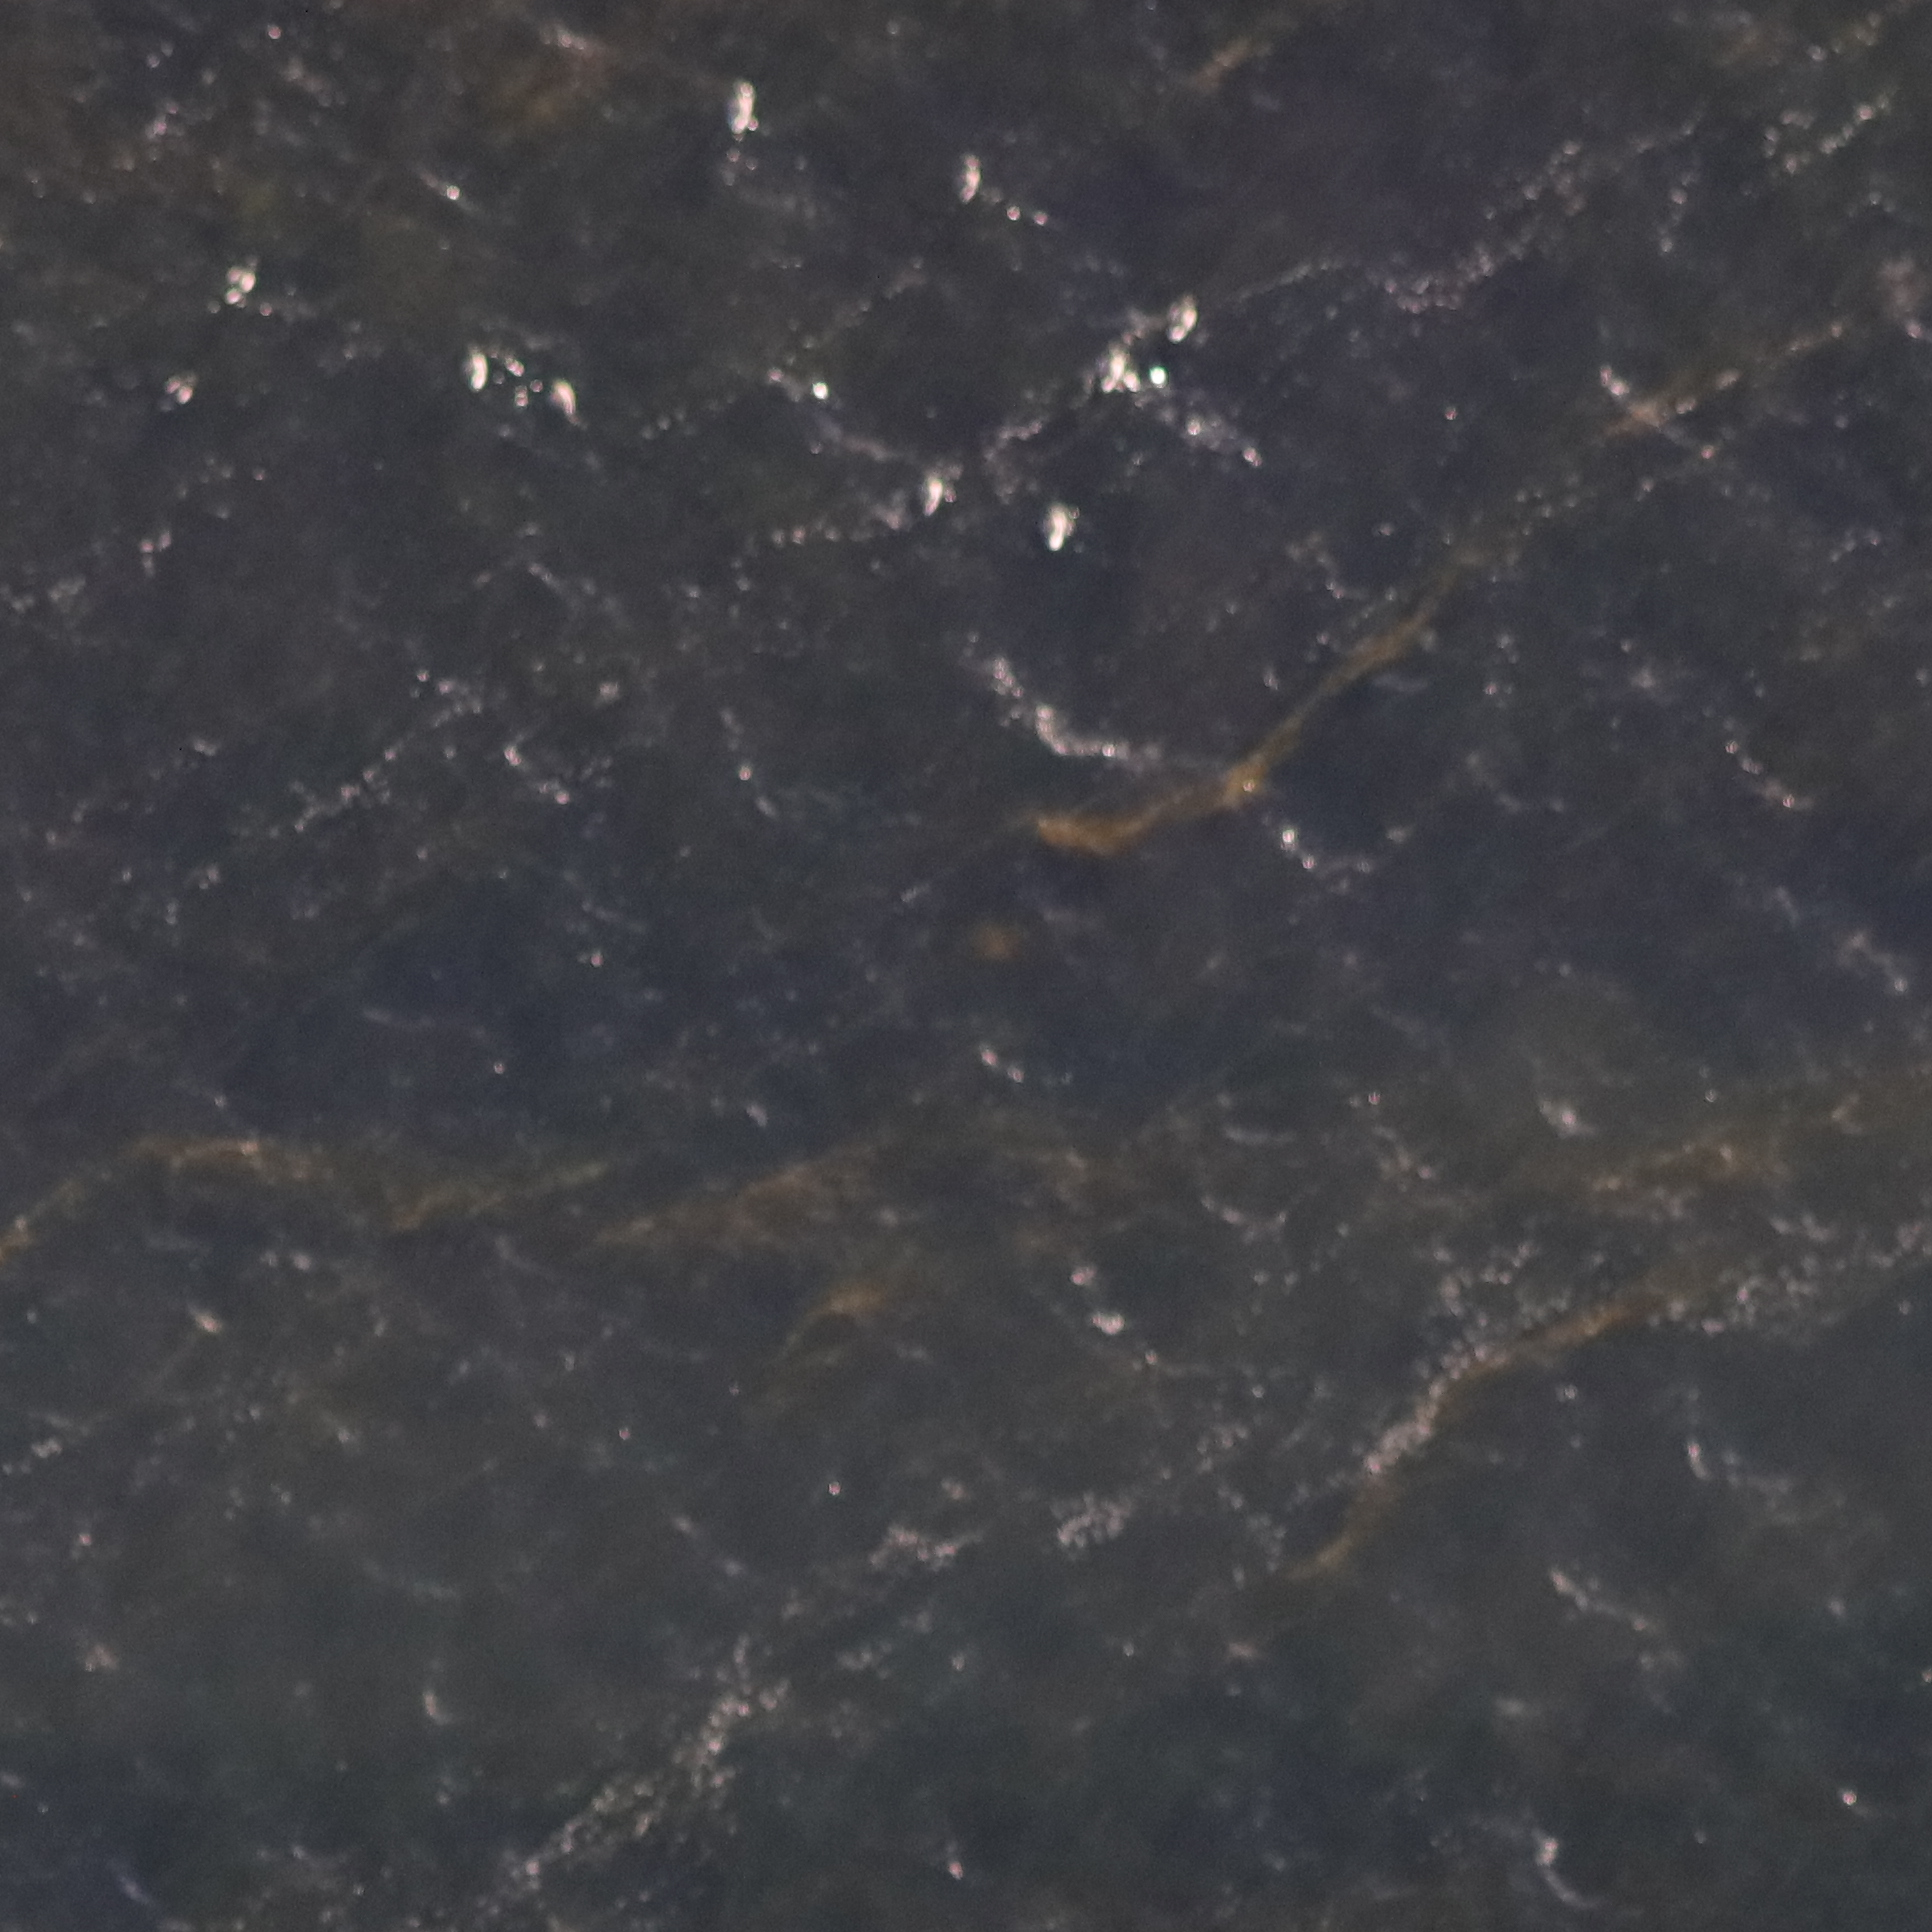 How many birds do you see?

10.